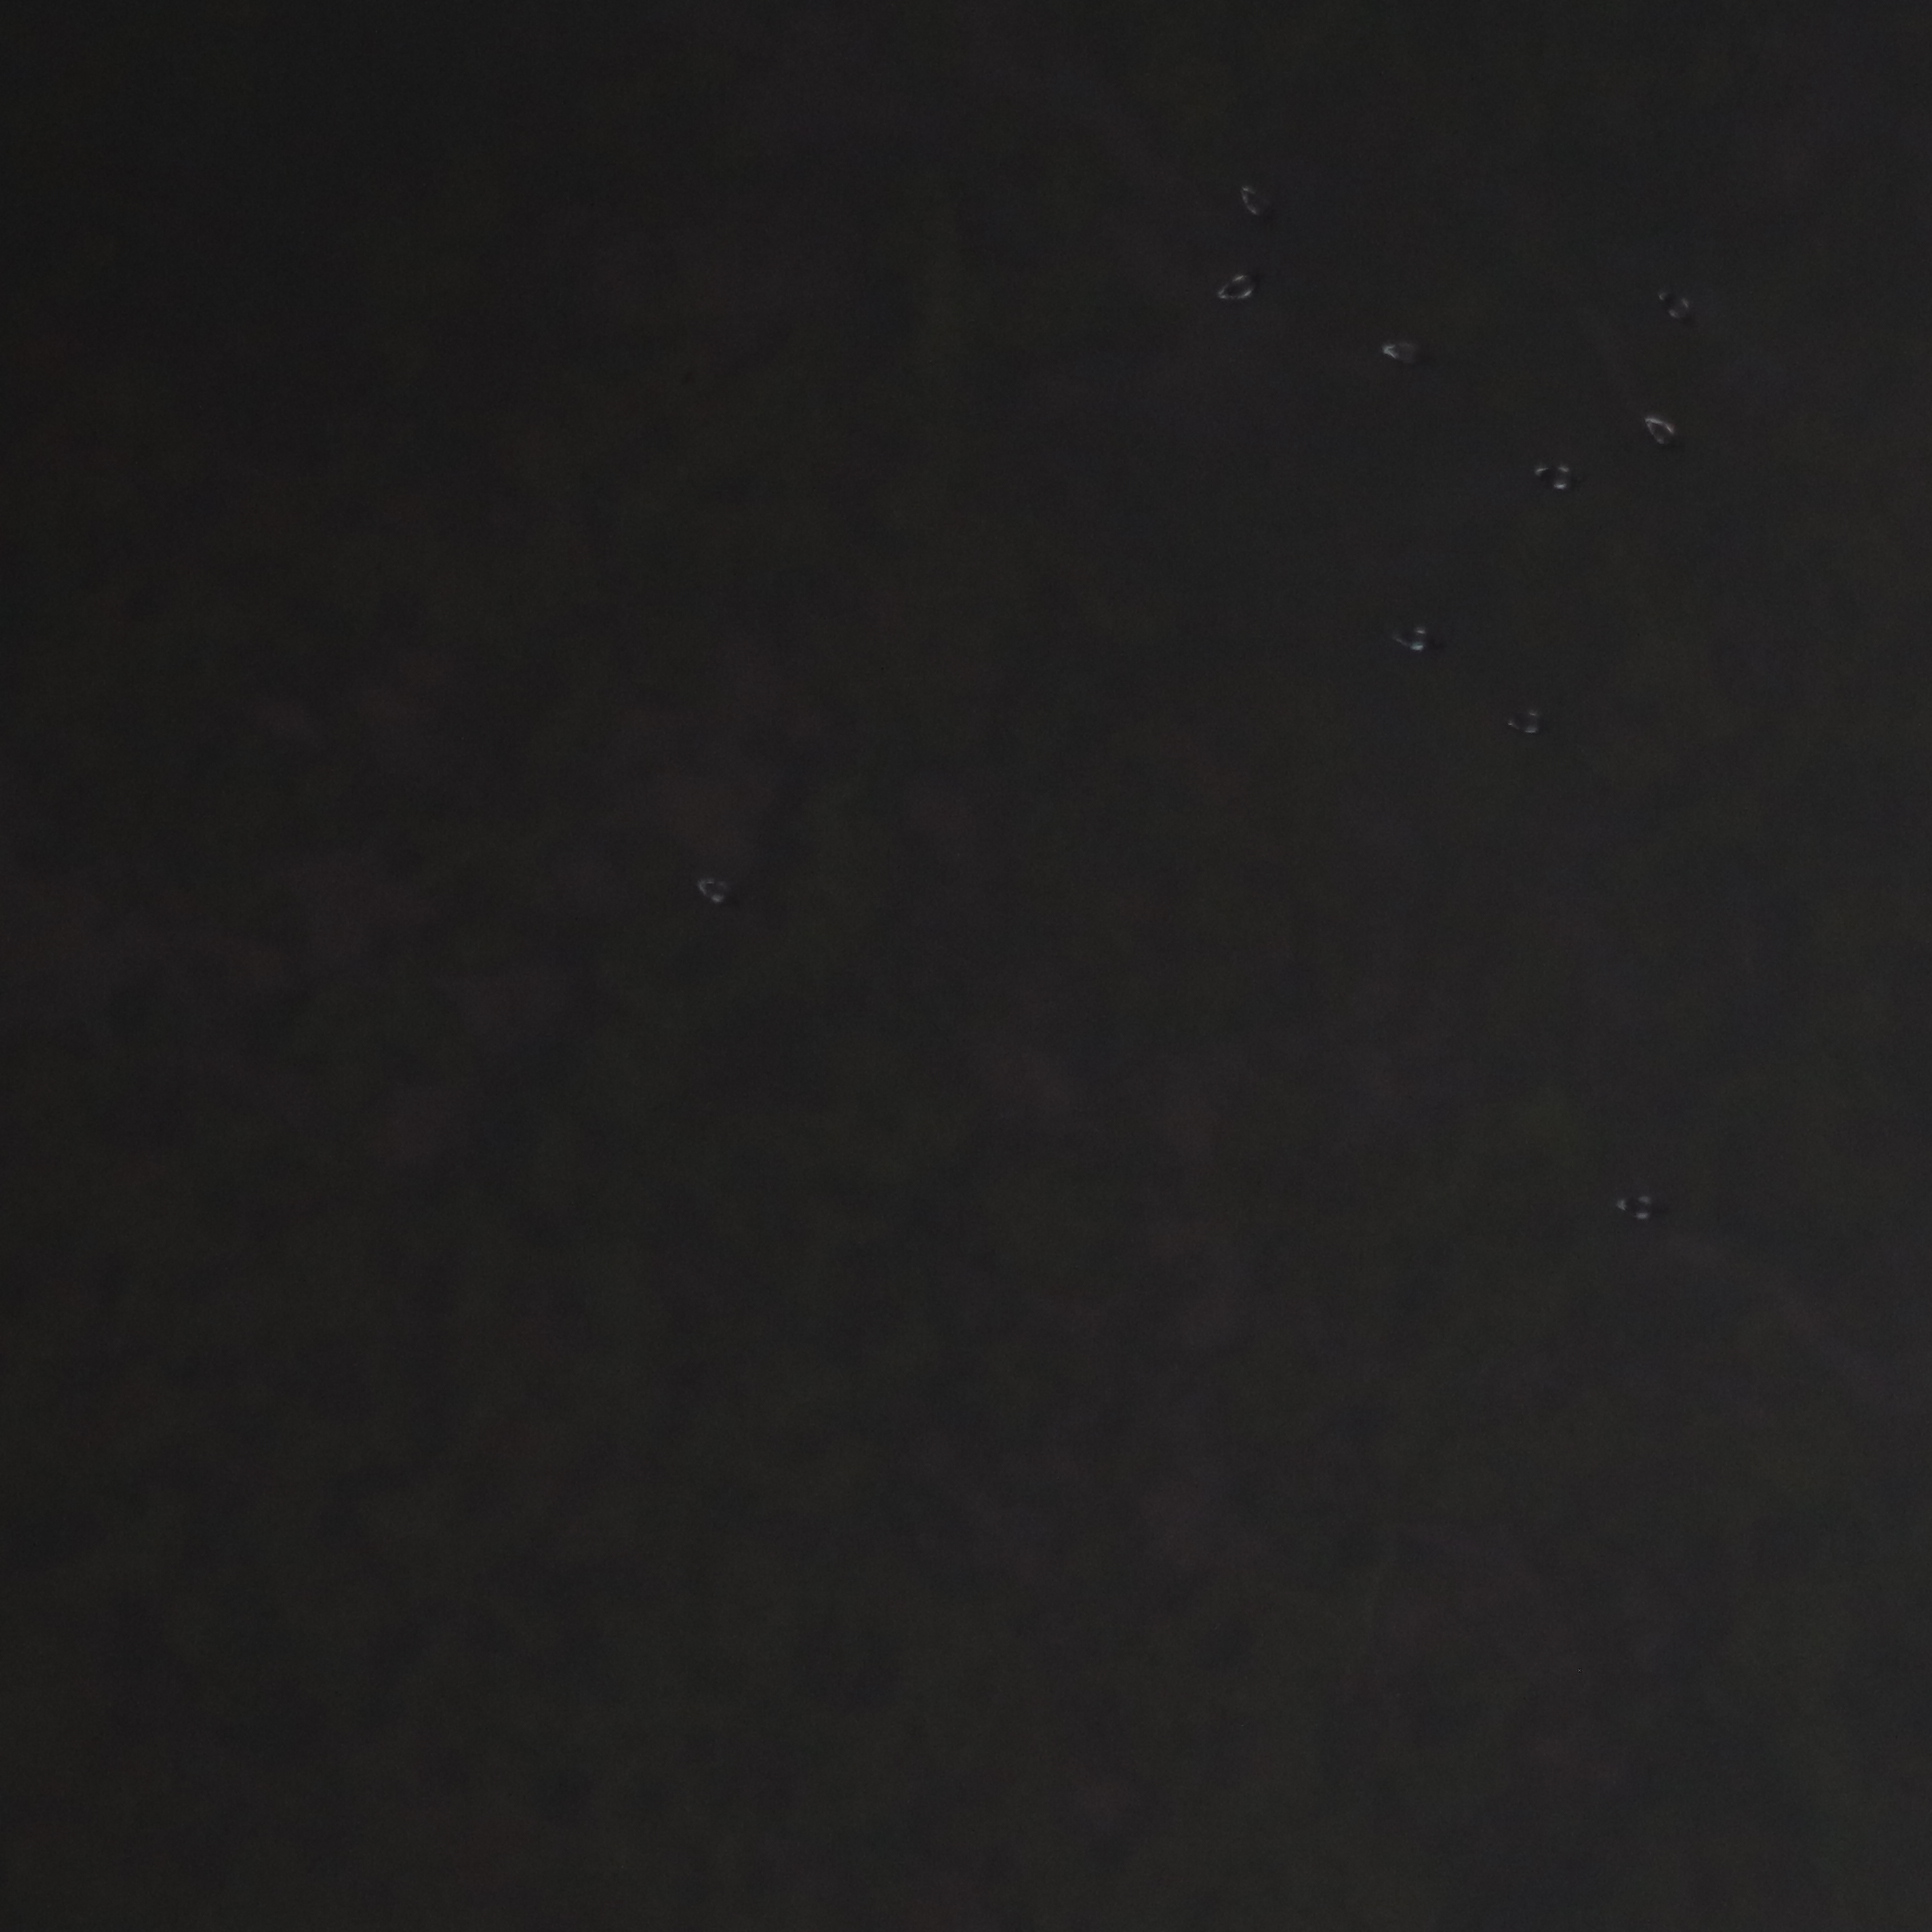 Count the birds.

10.